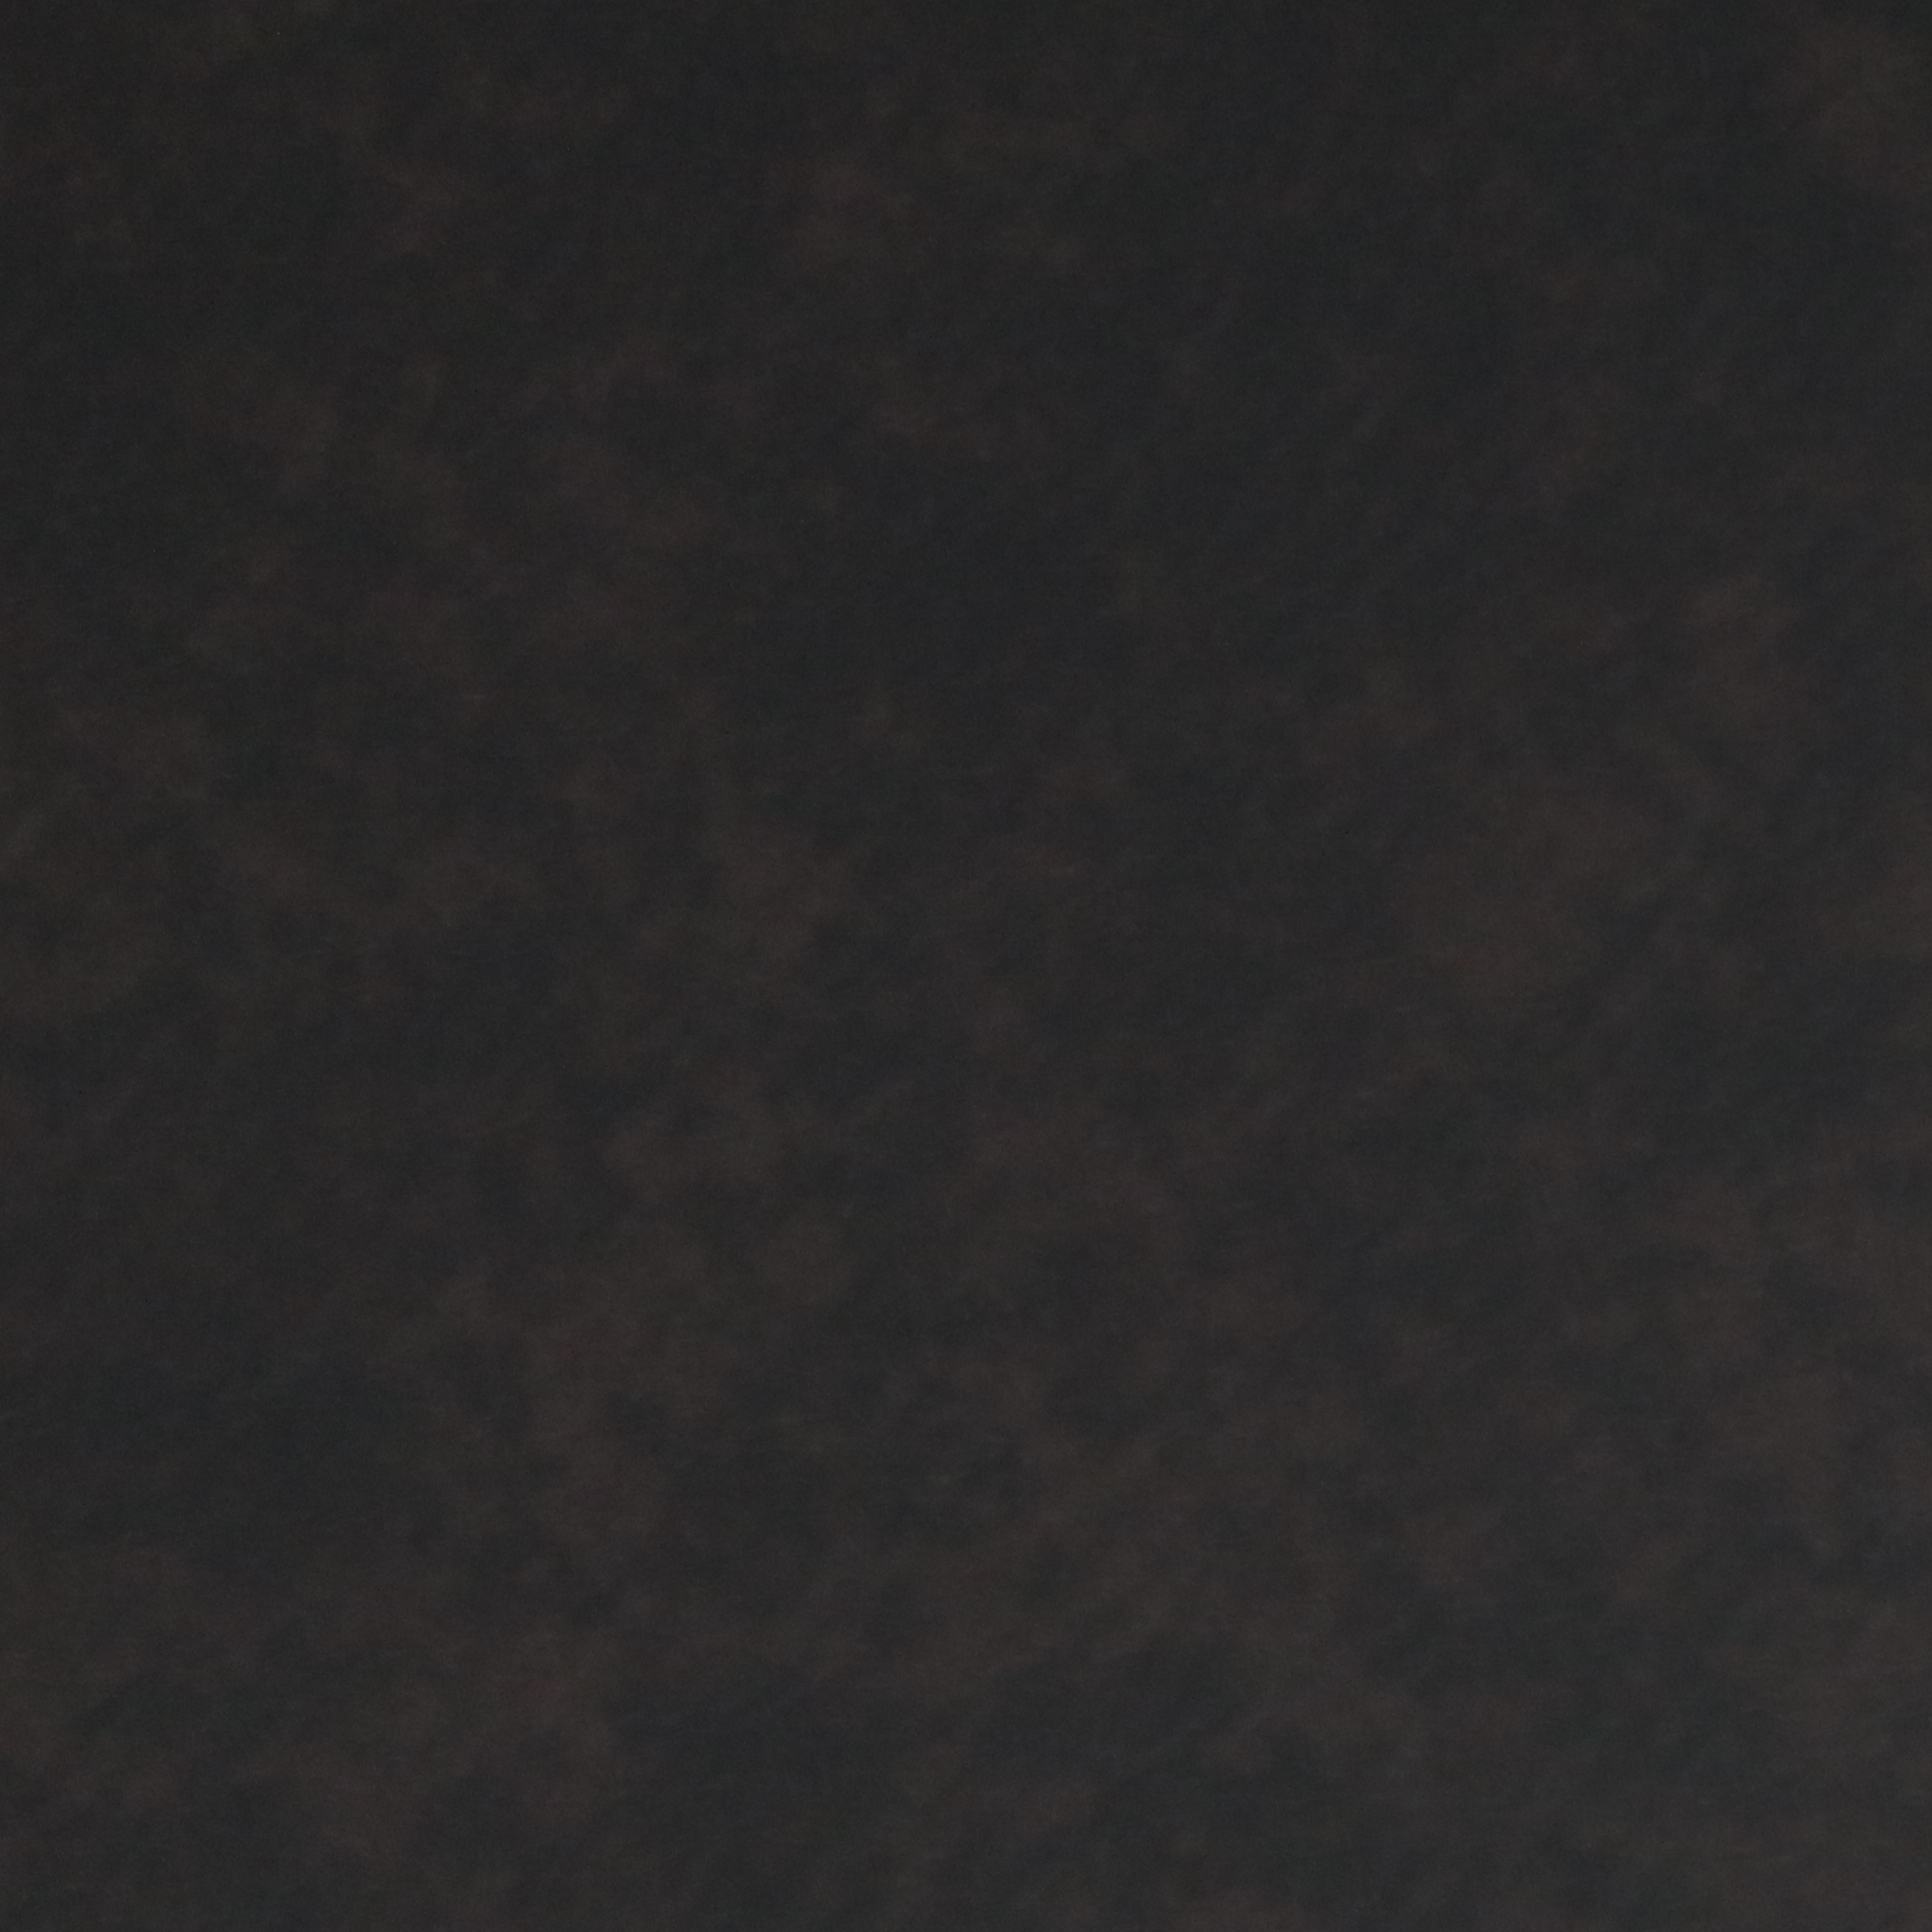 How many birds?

0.